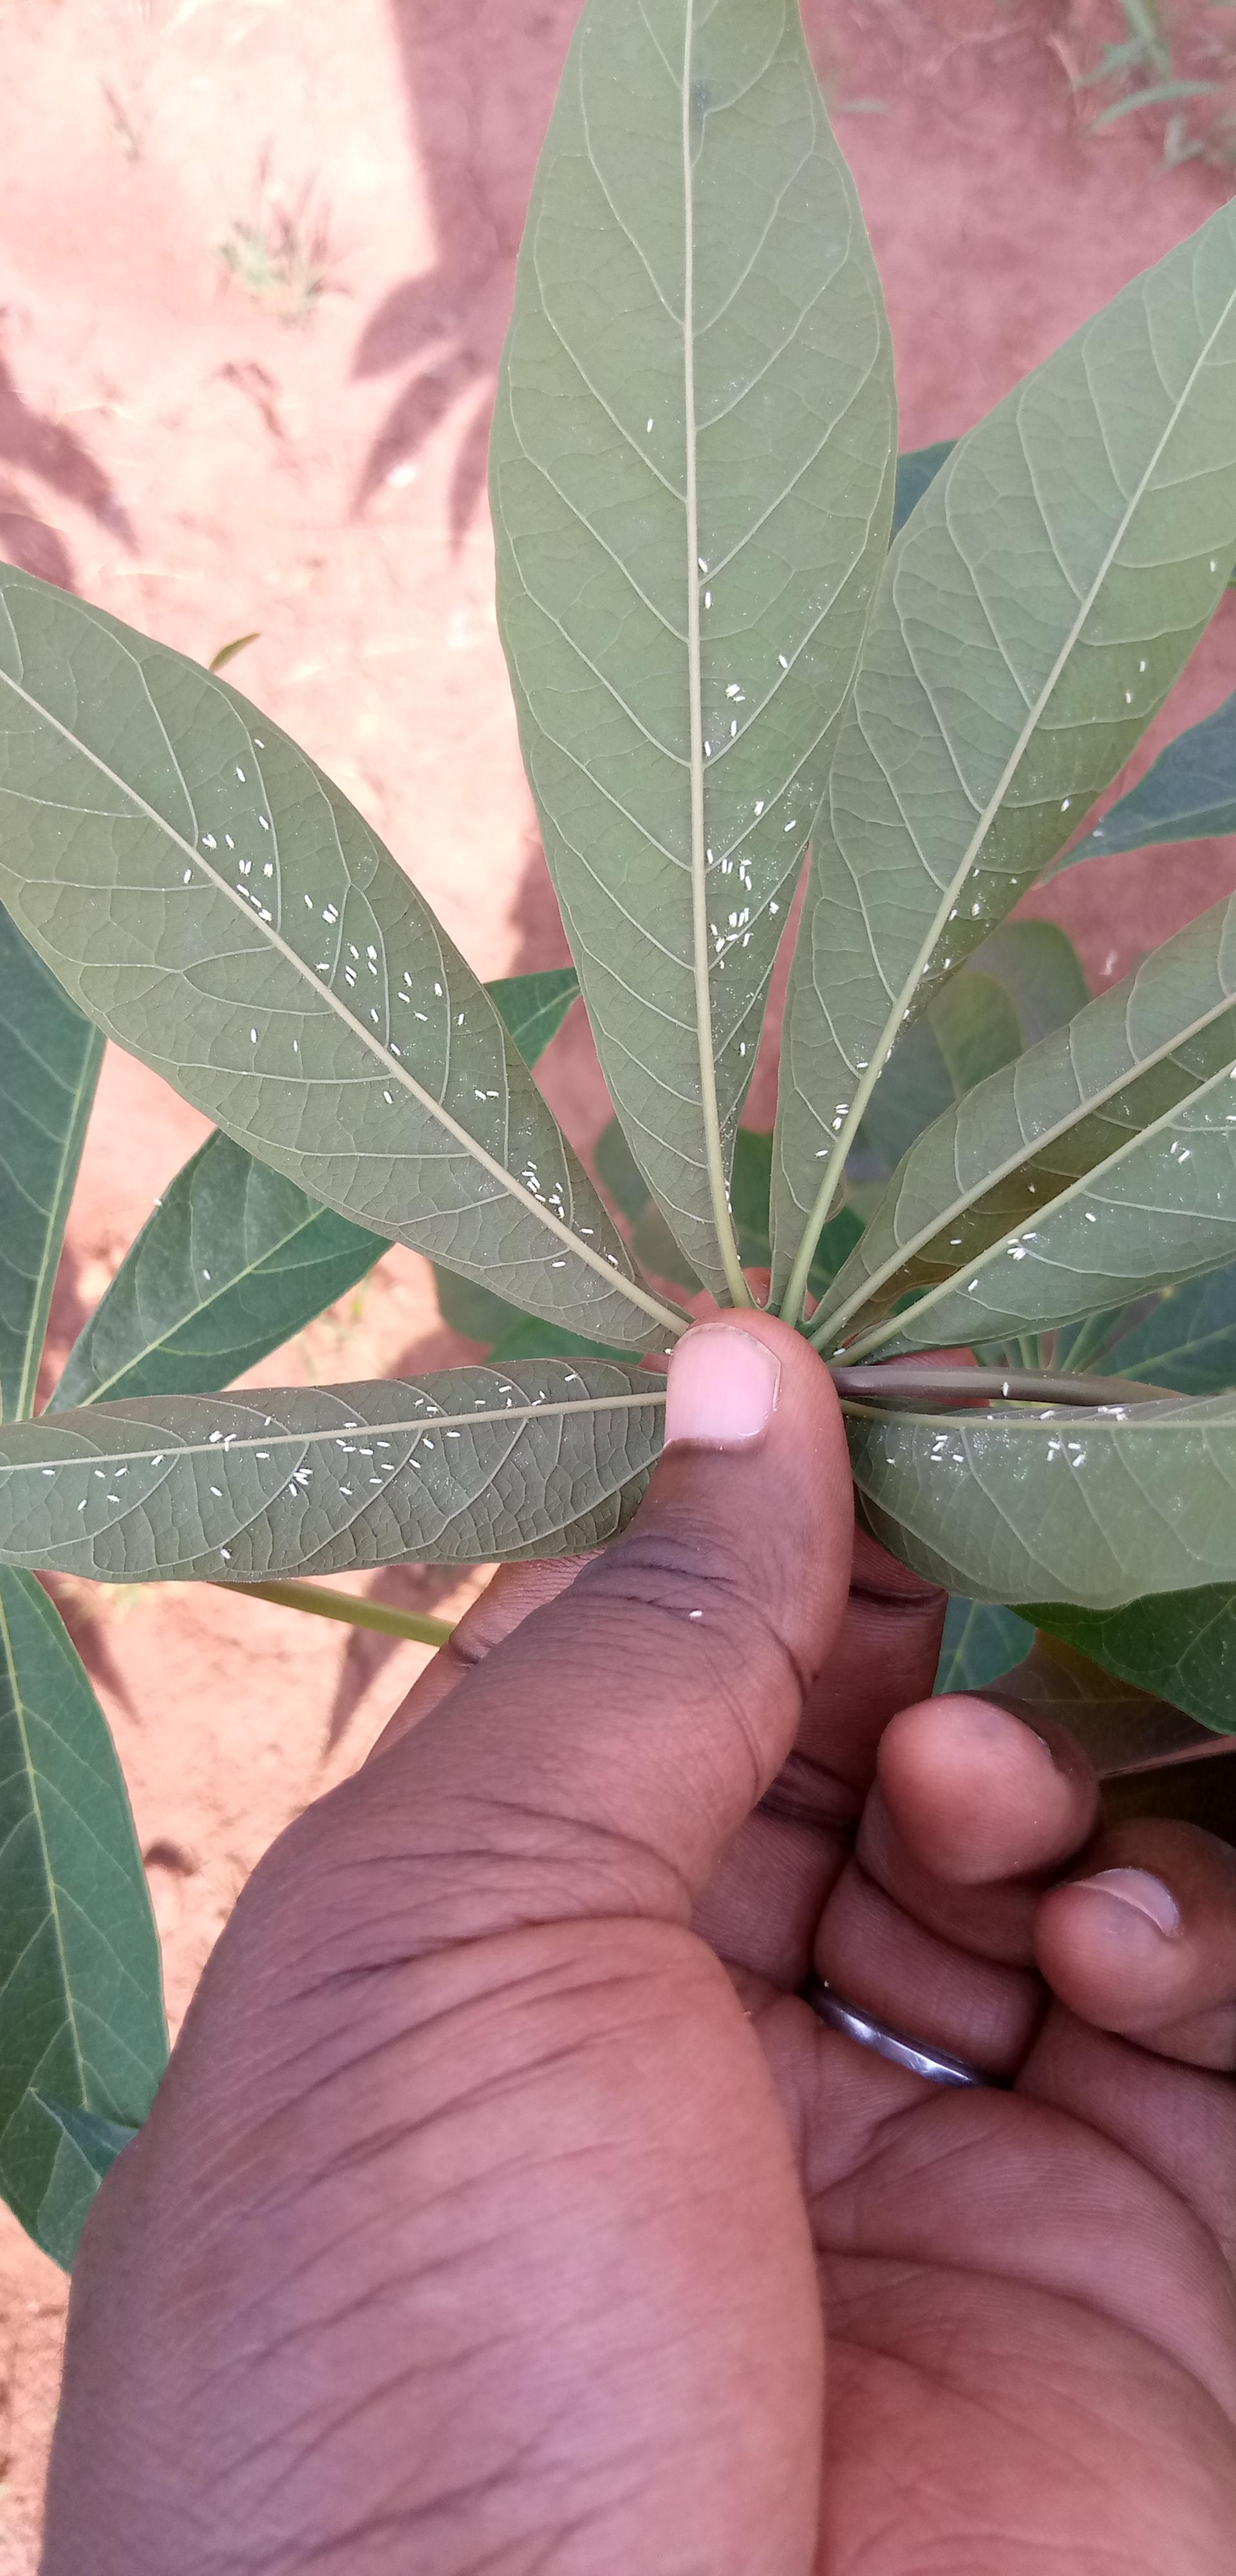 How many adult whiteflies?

161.